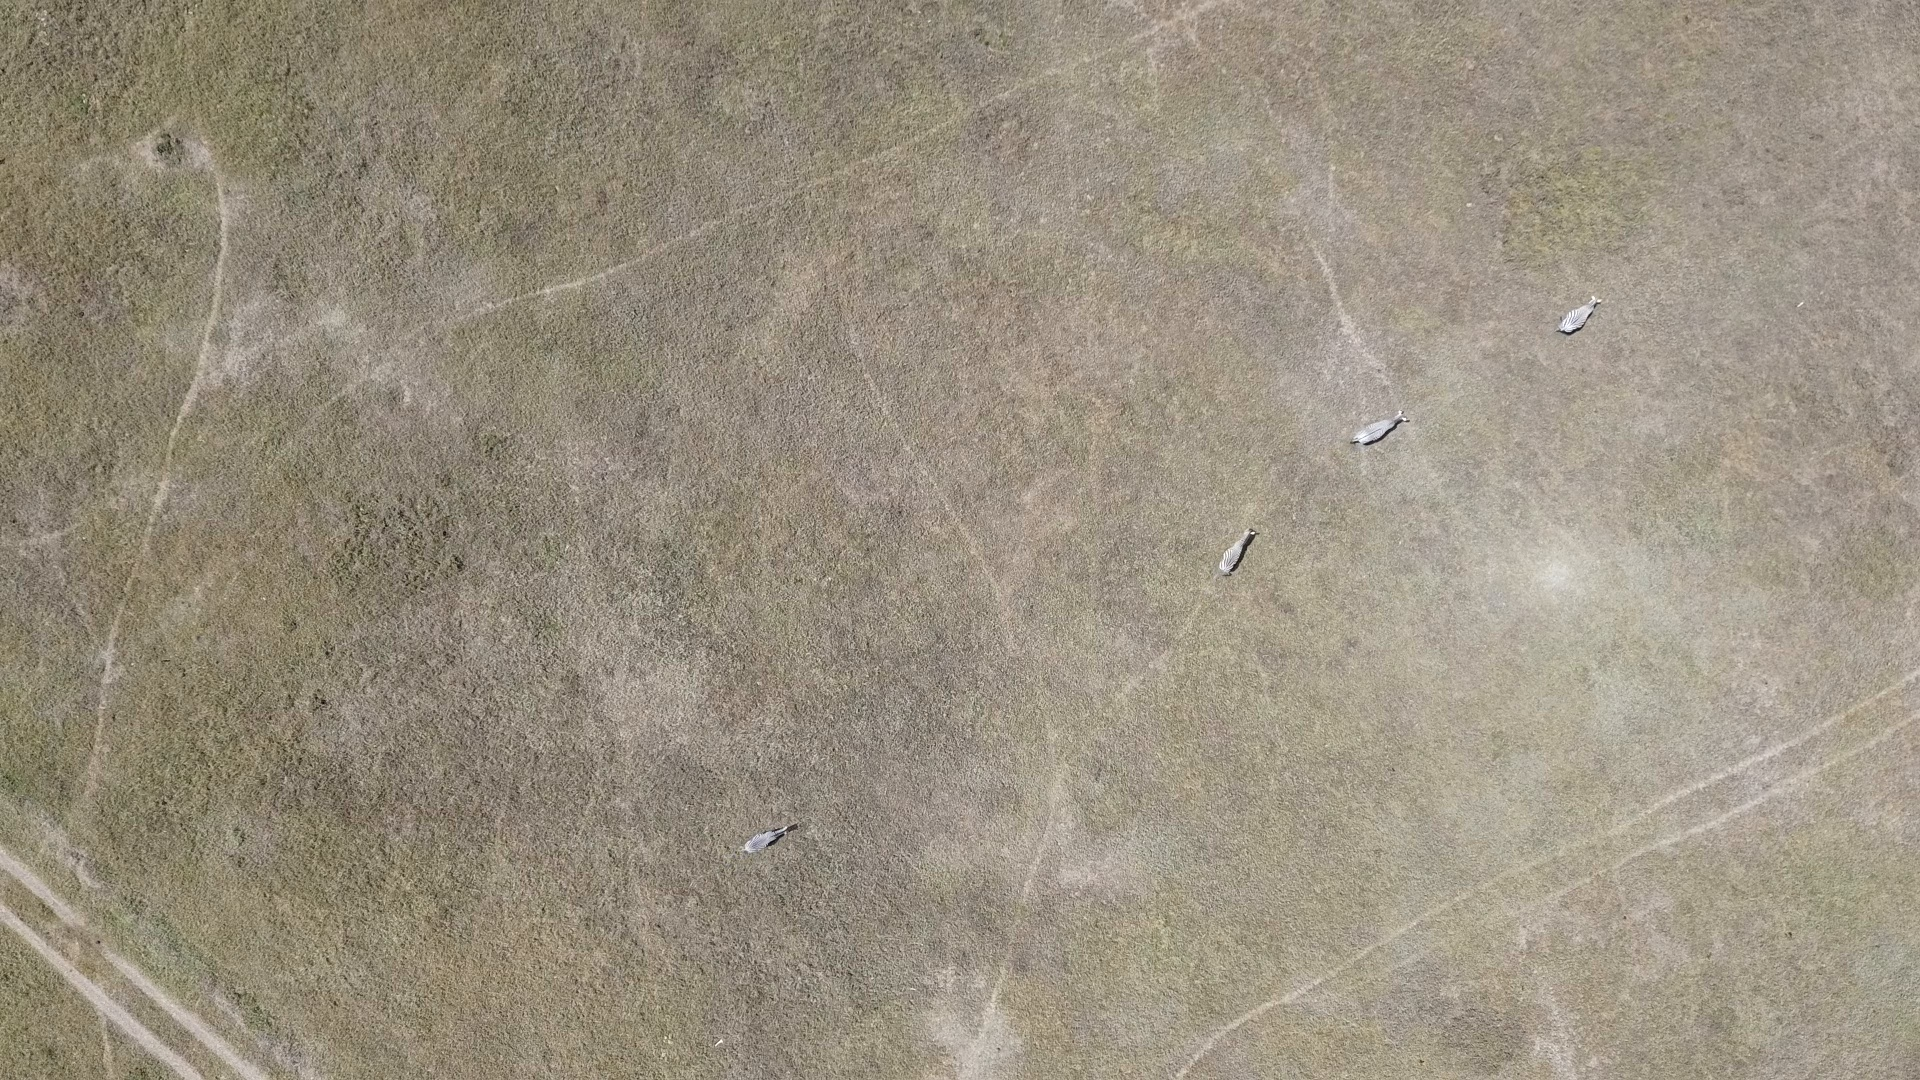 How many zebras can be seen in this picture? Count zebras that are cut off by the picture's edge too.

4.